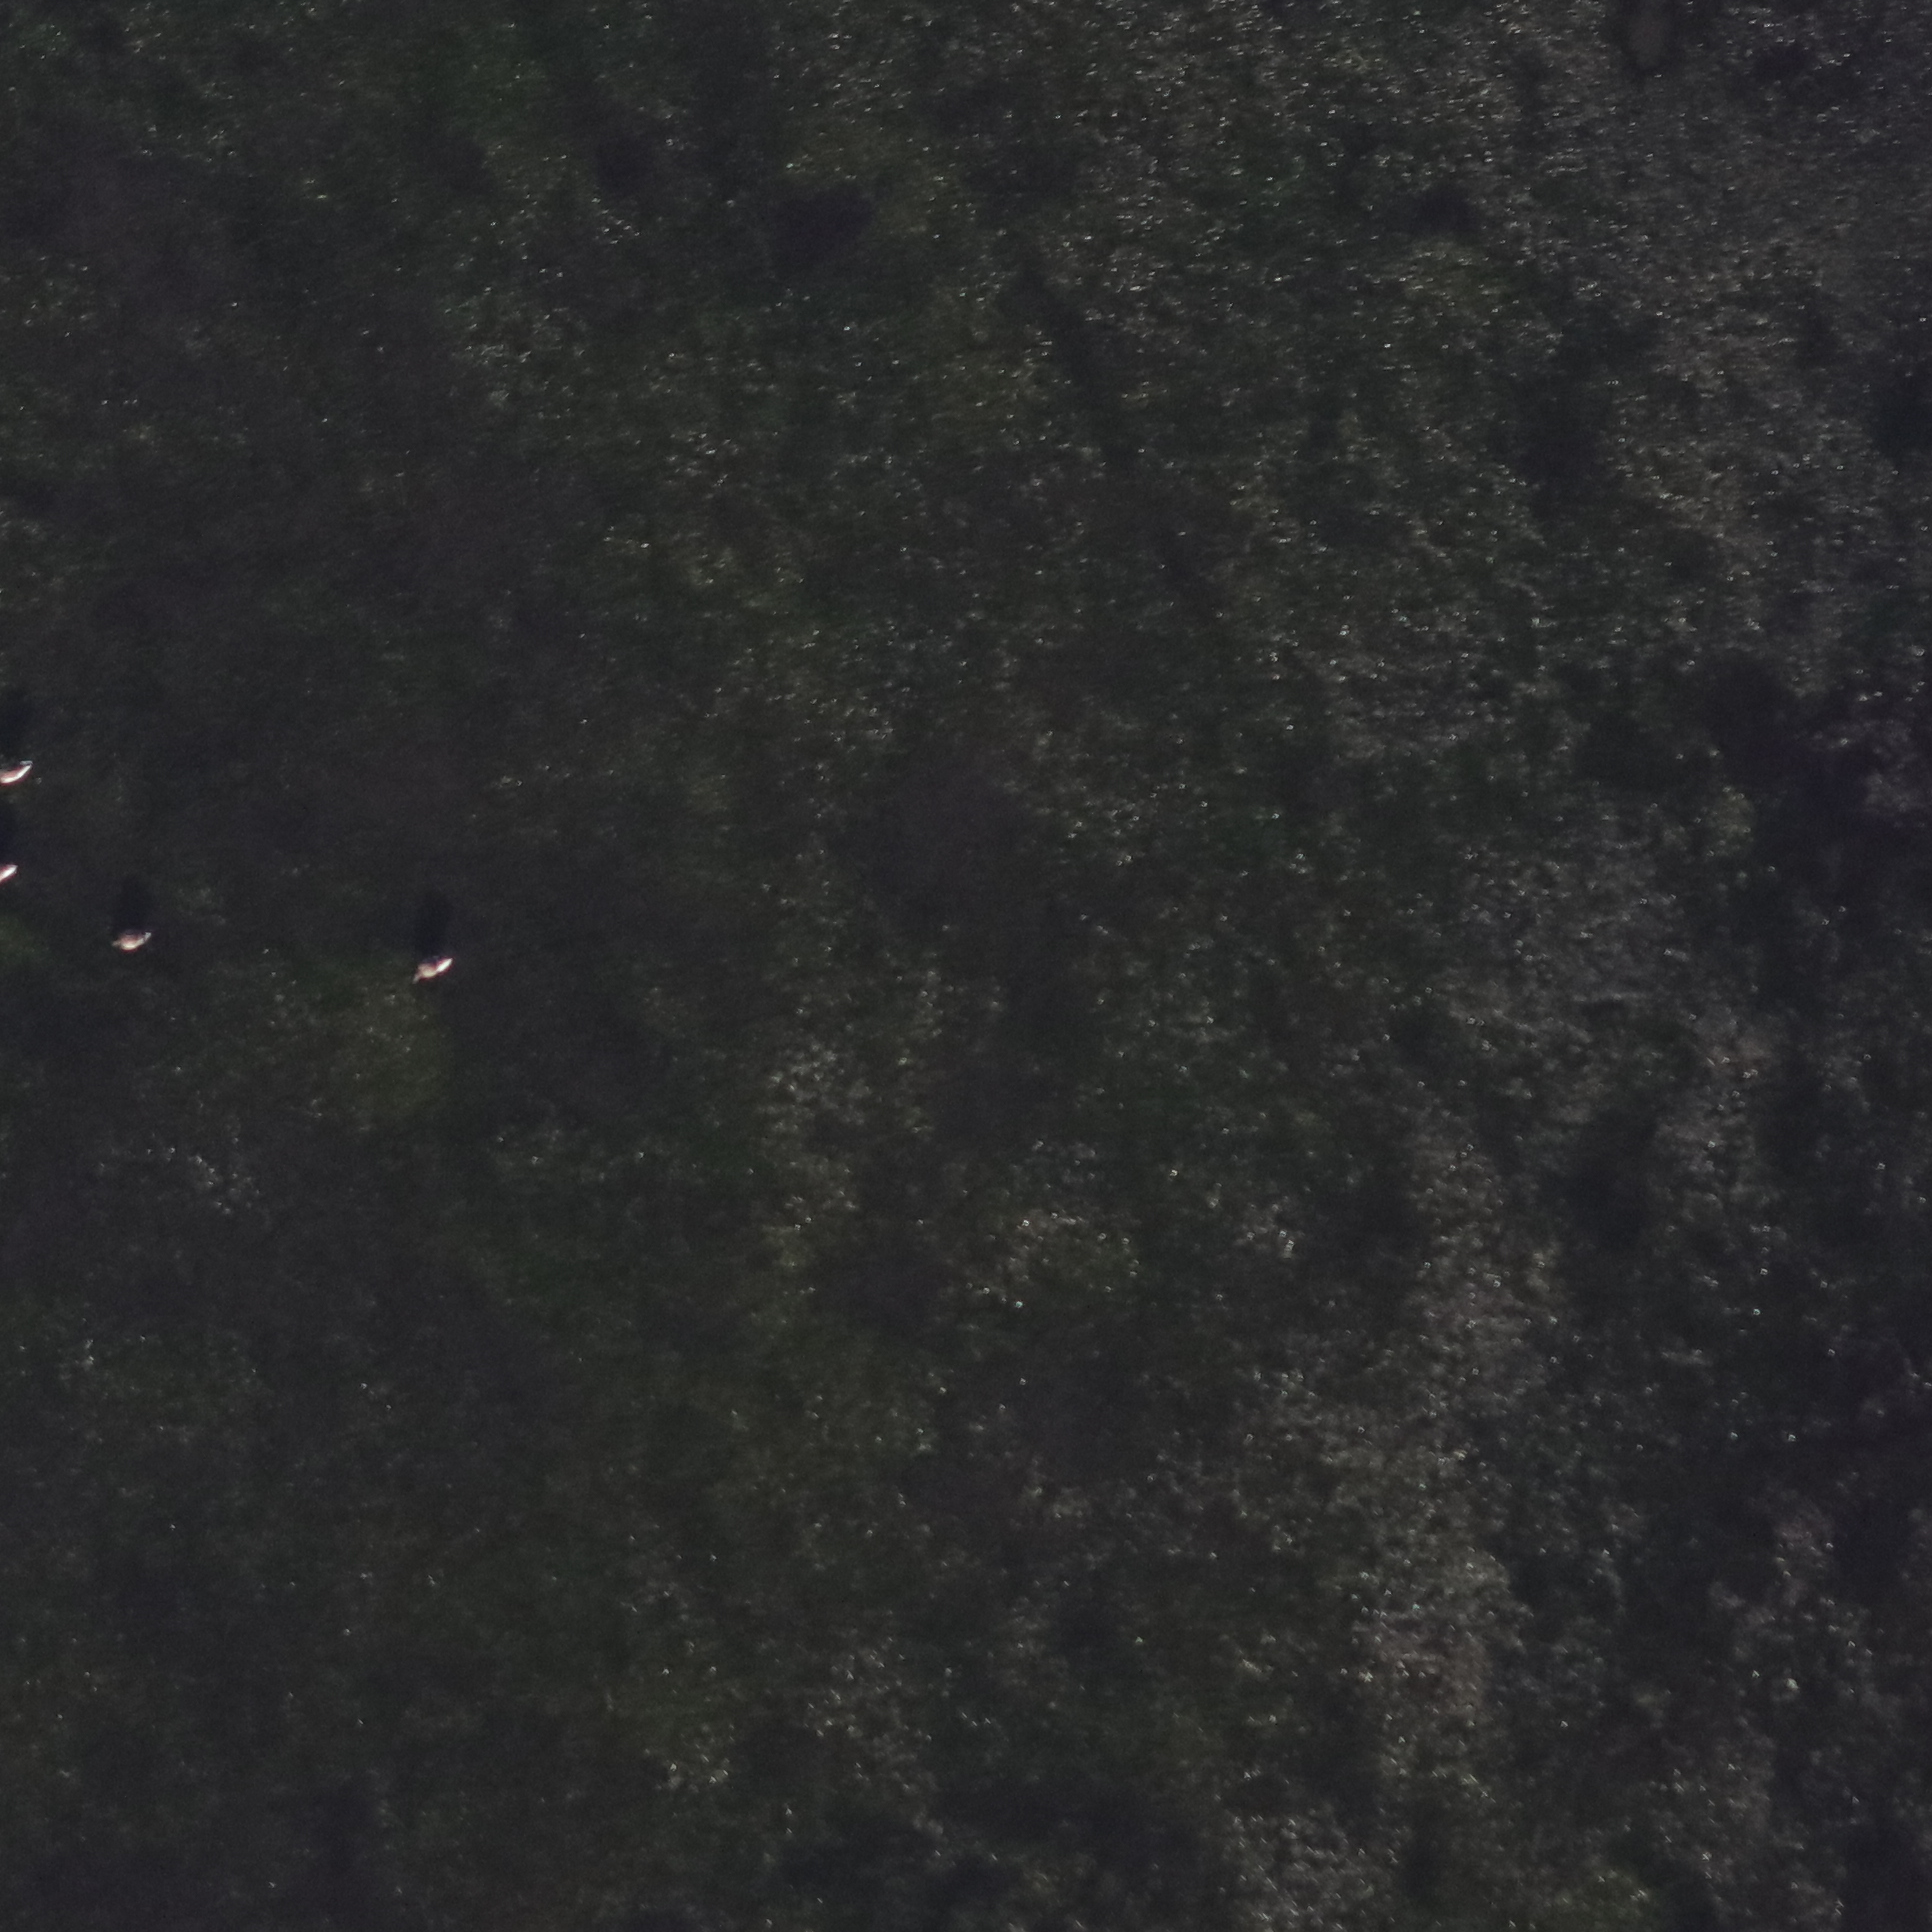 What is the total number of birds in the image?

3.